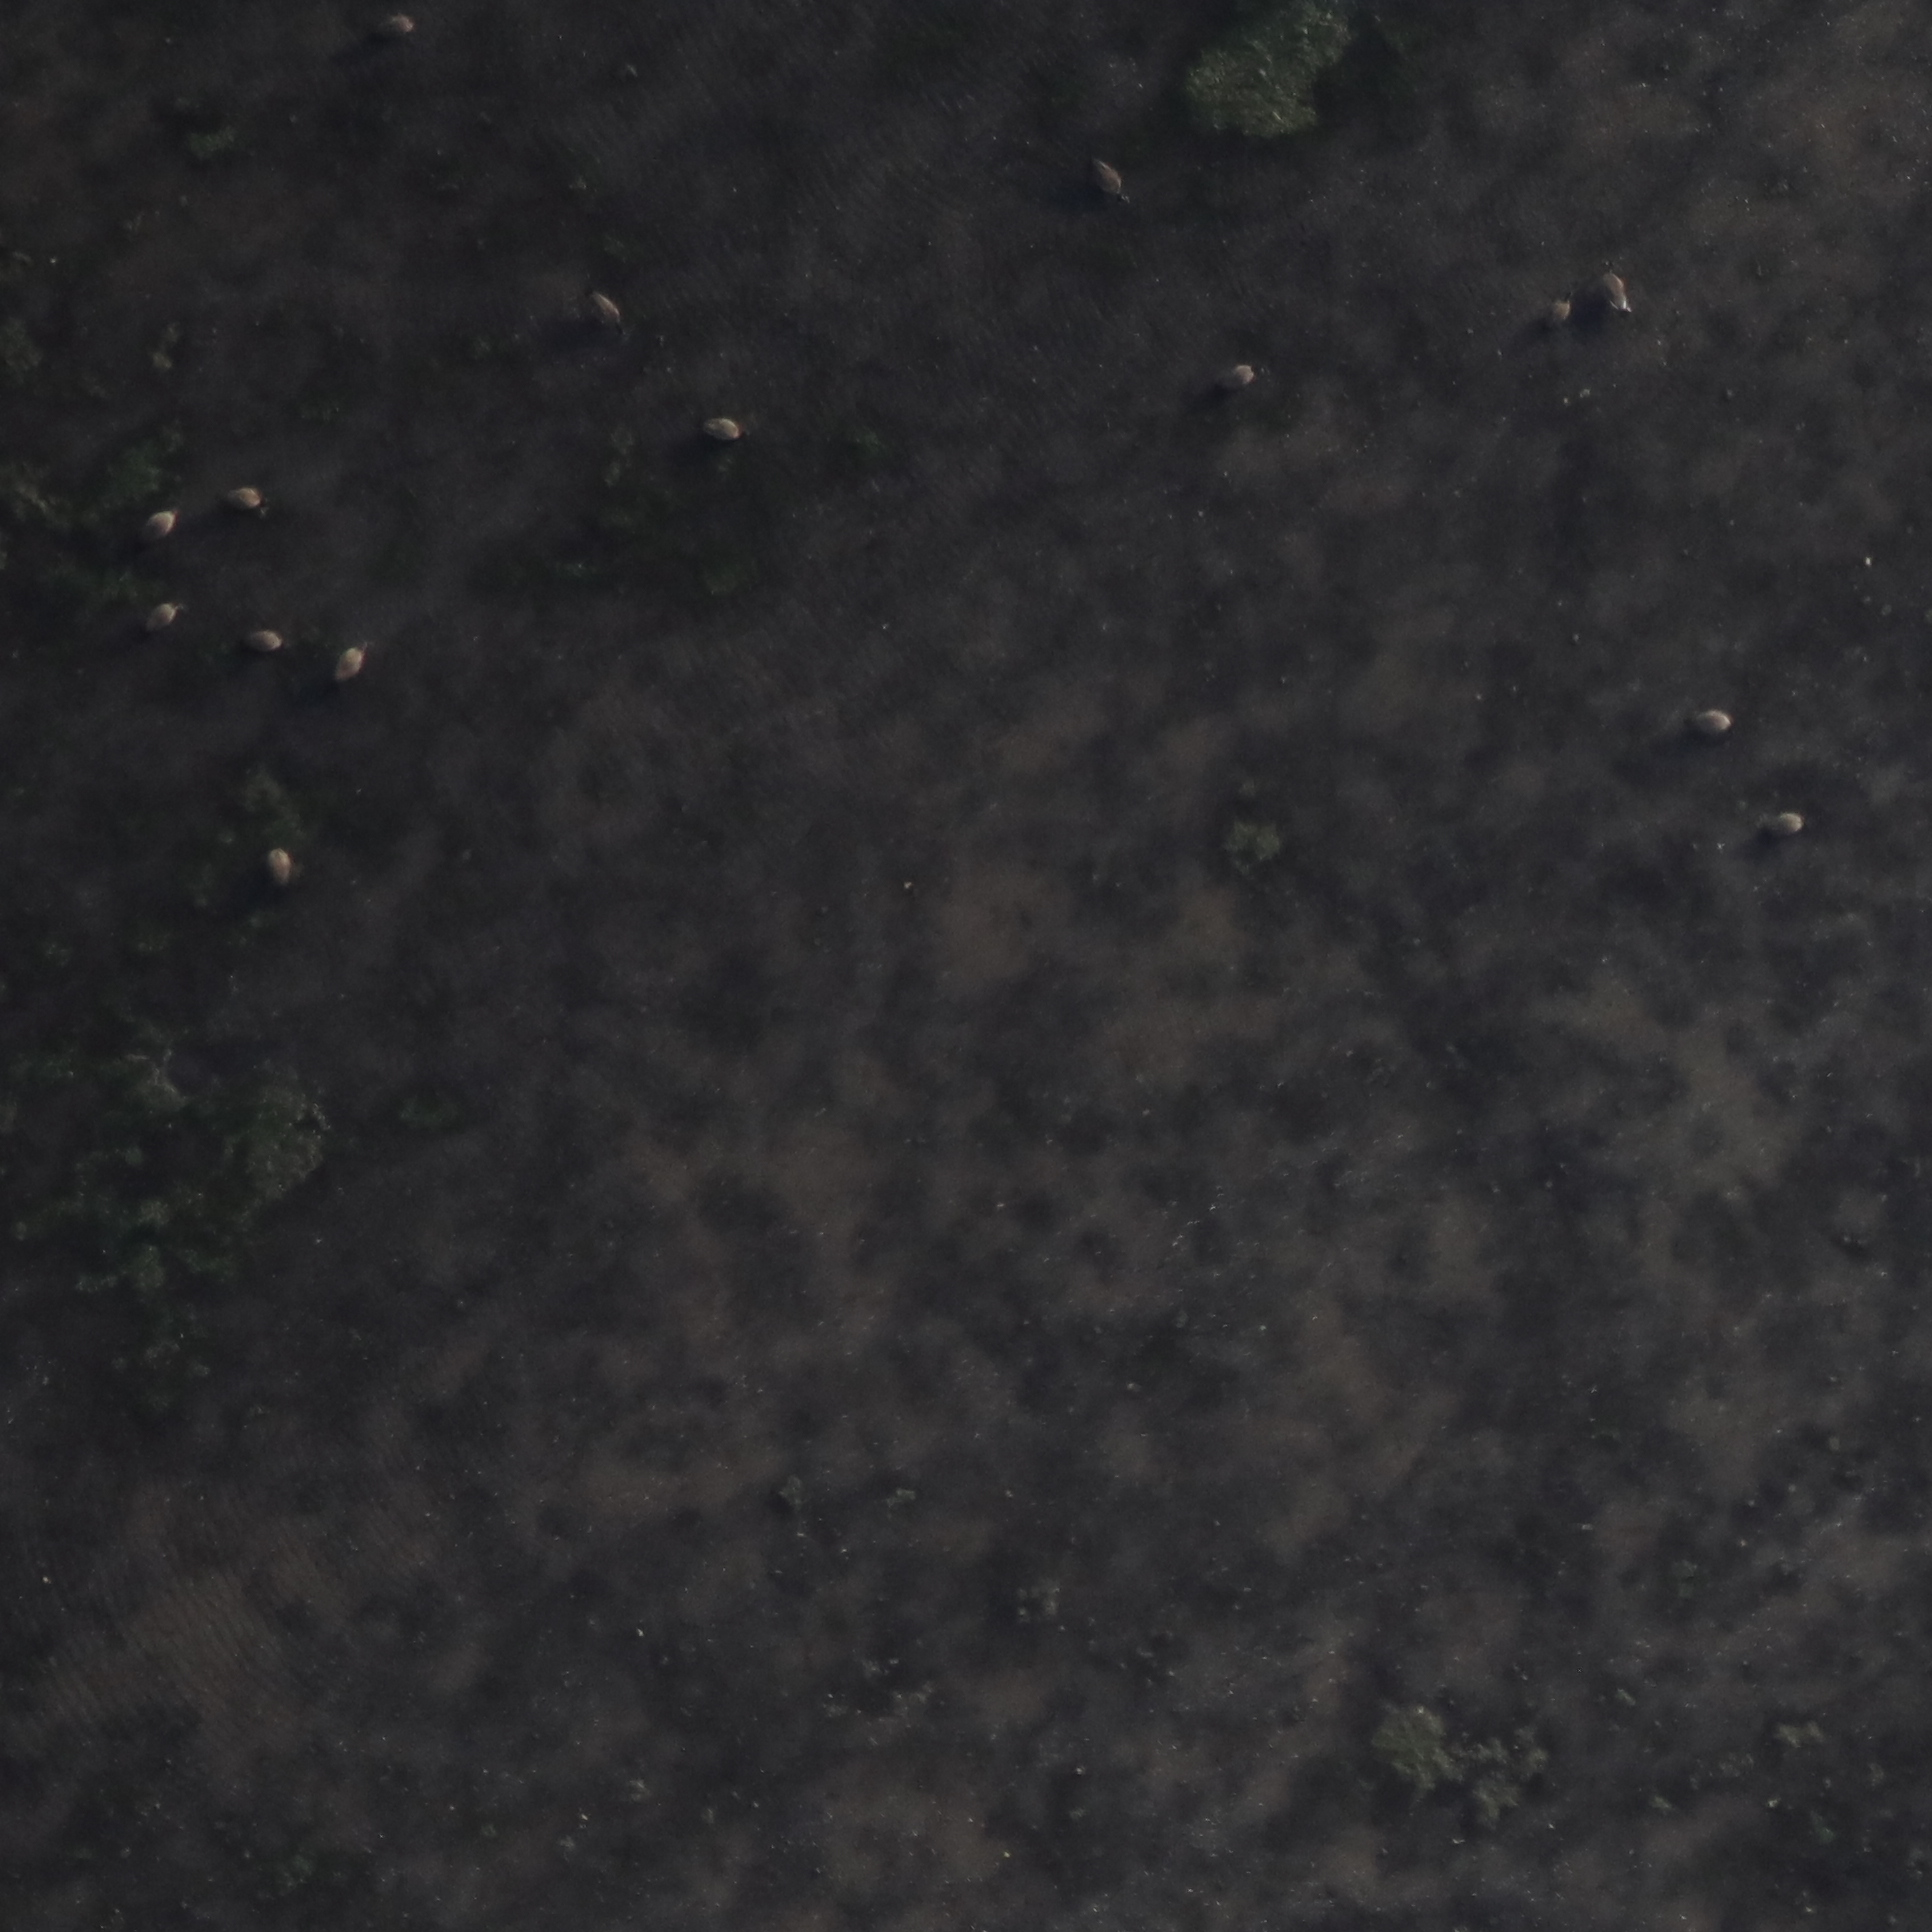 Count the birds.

15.